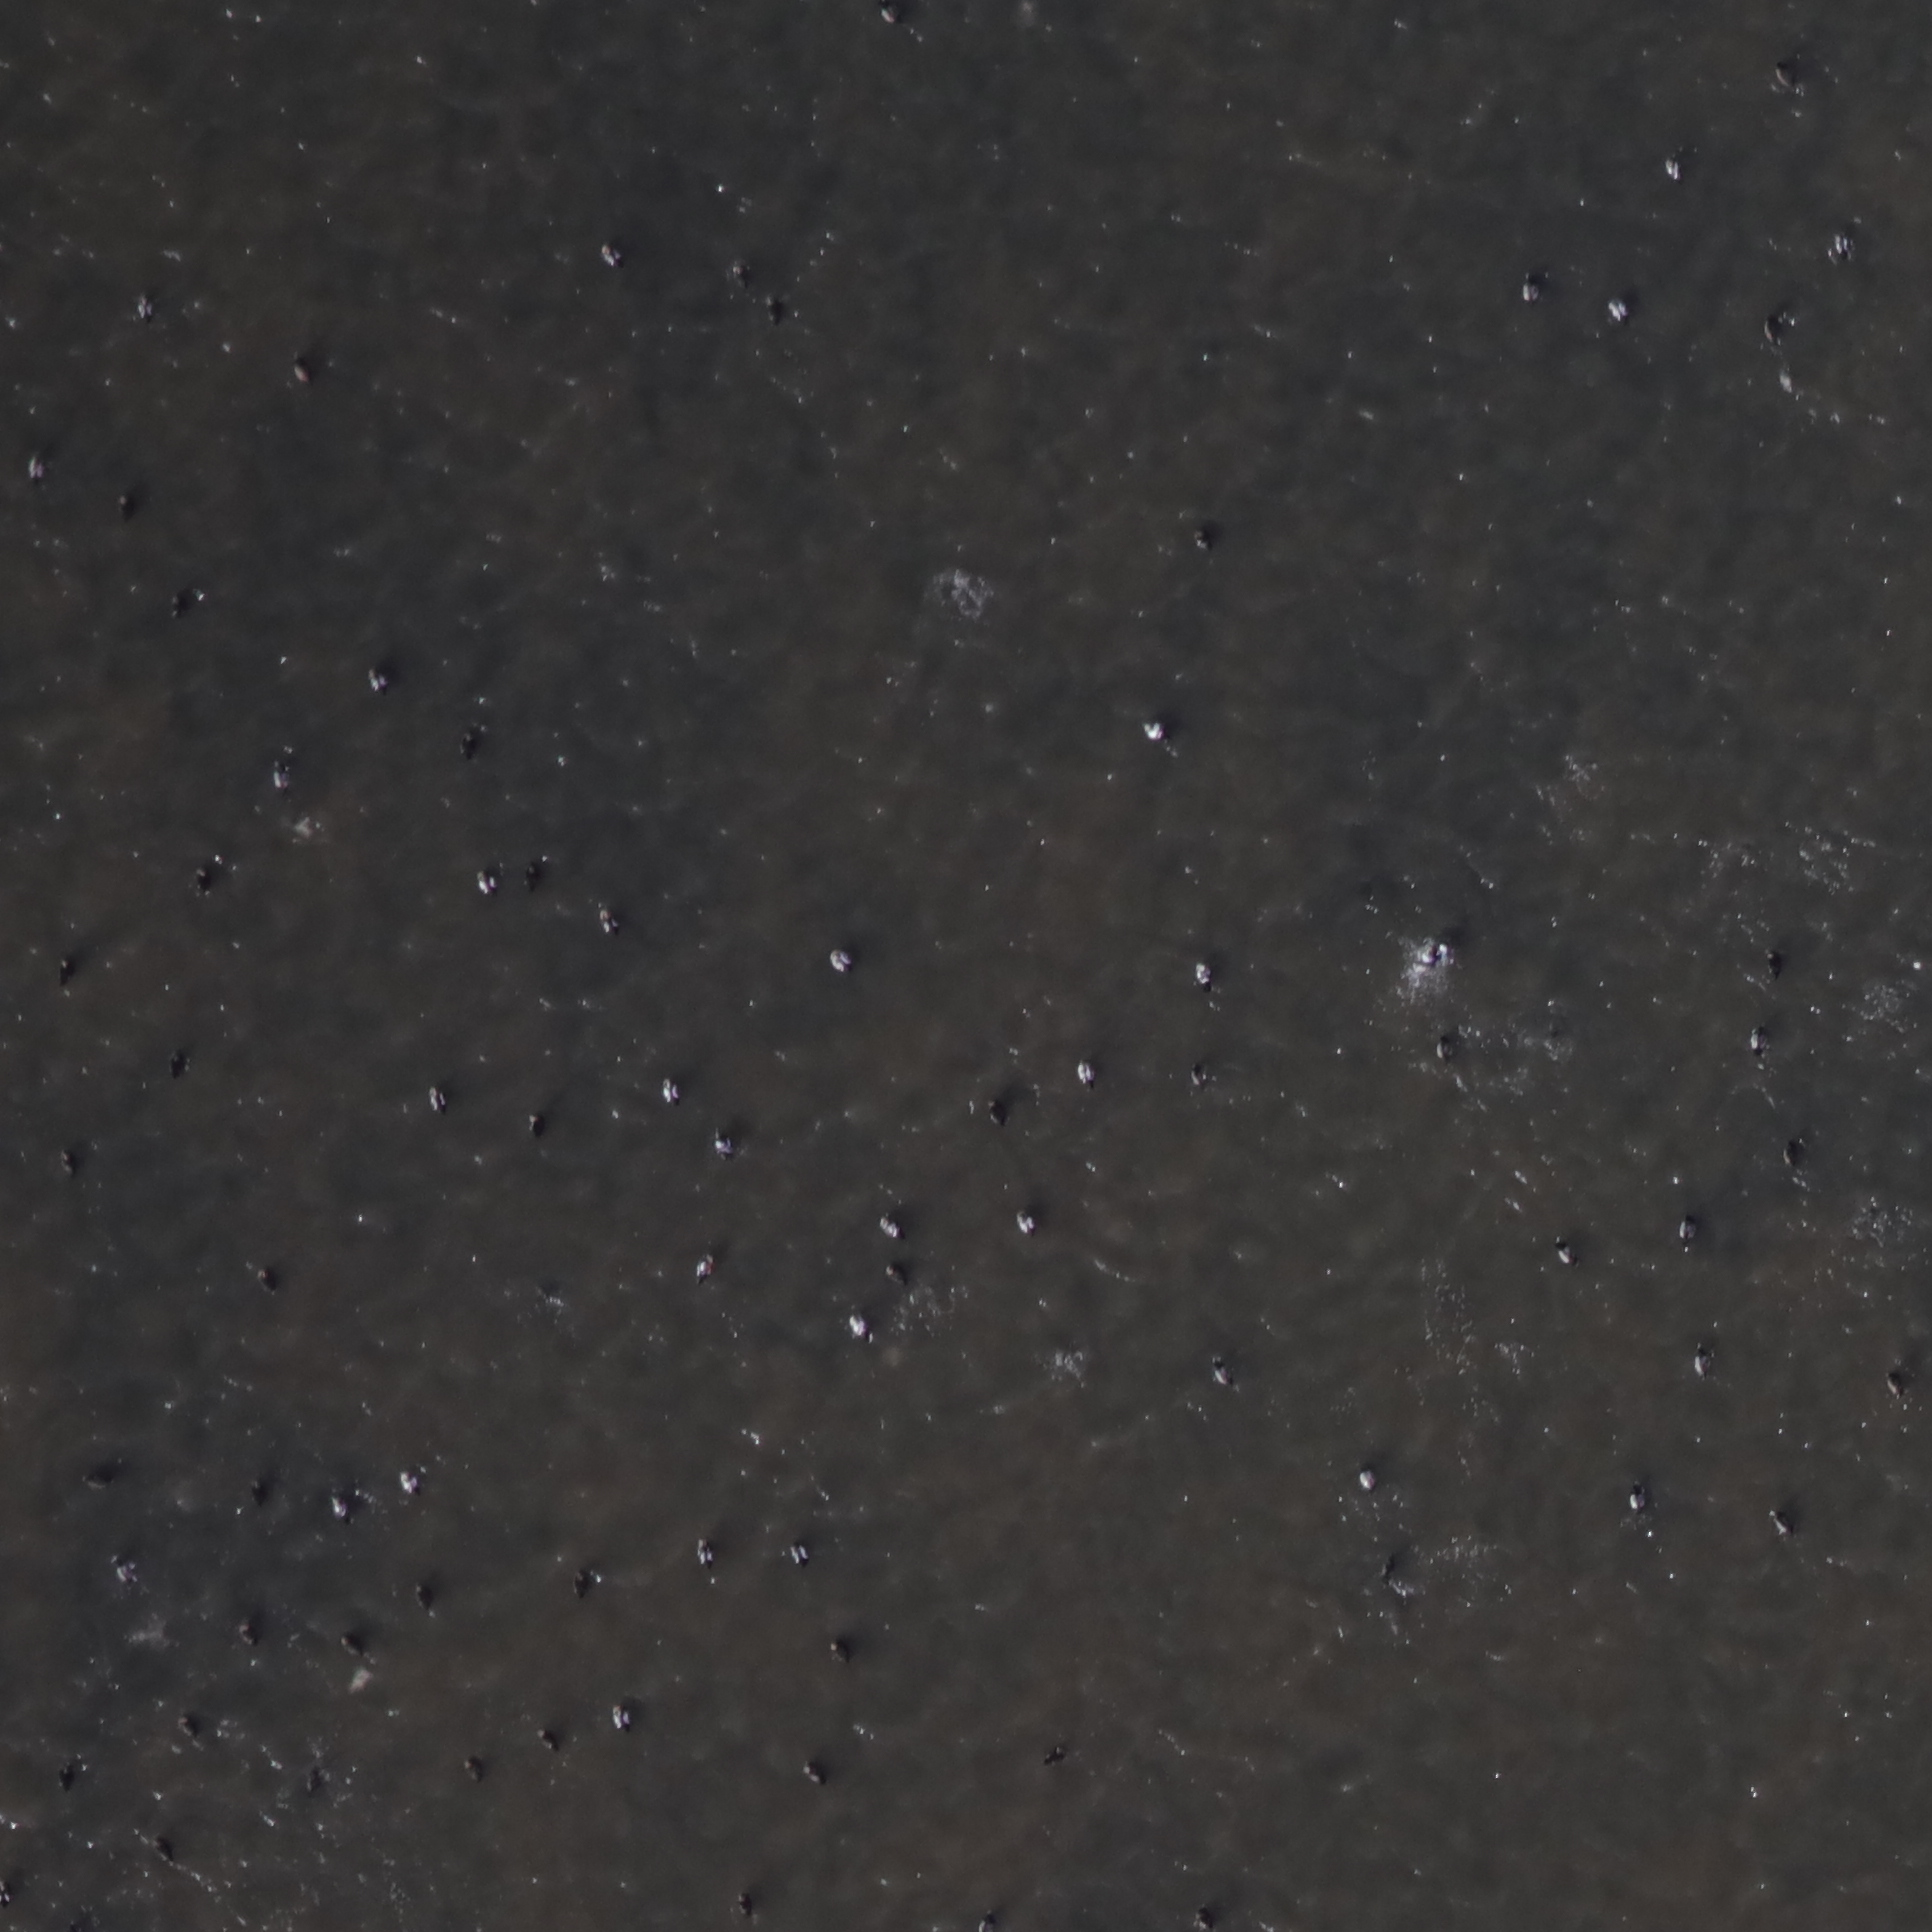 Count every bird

81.